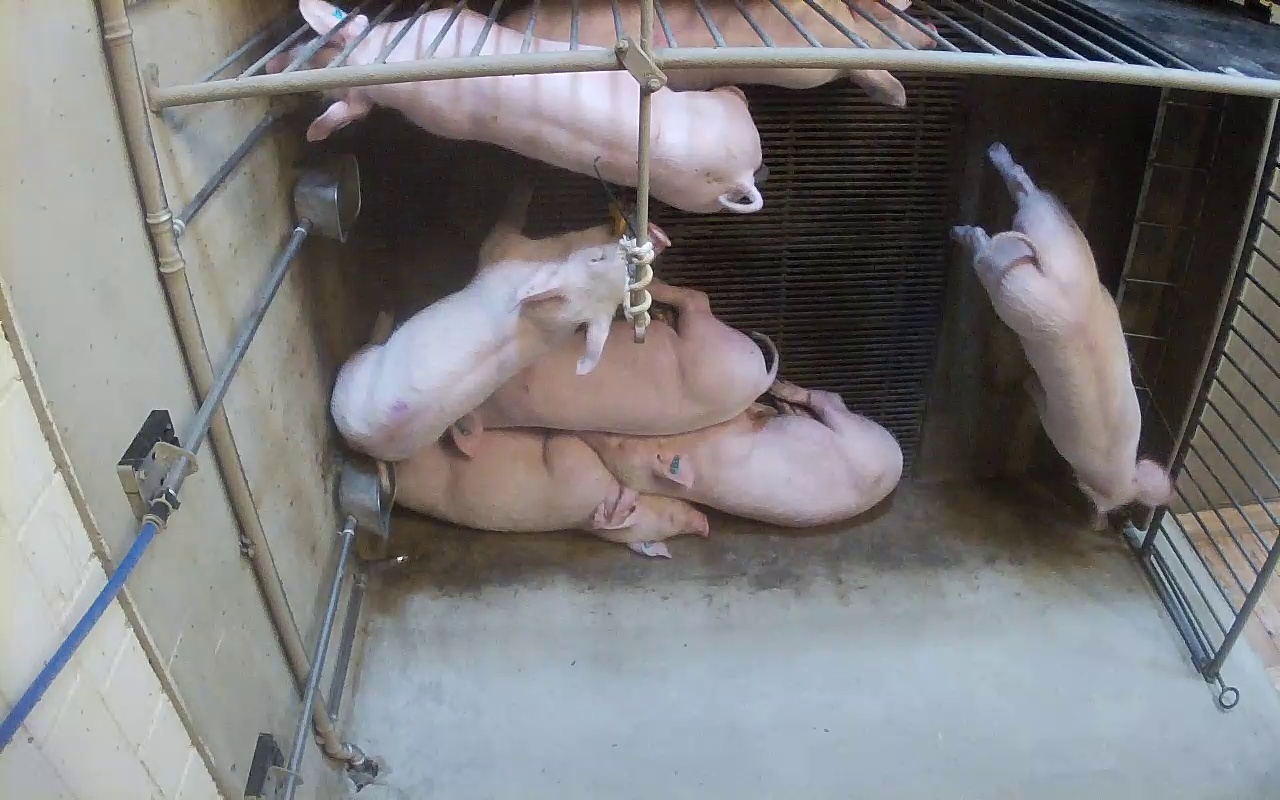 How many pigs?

7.